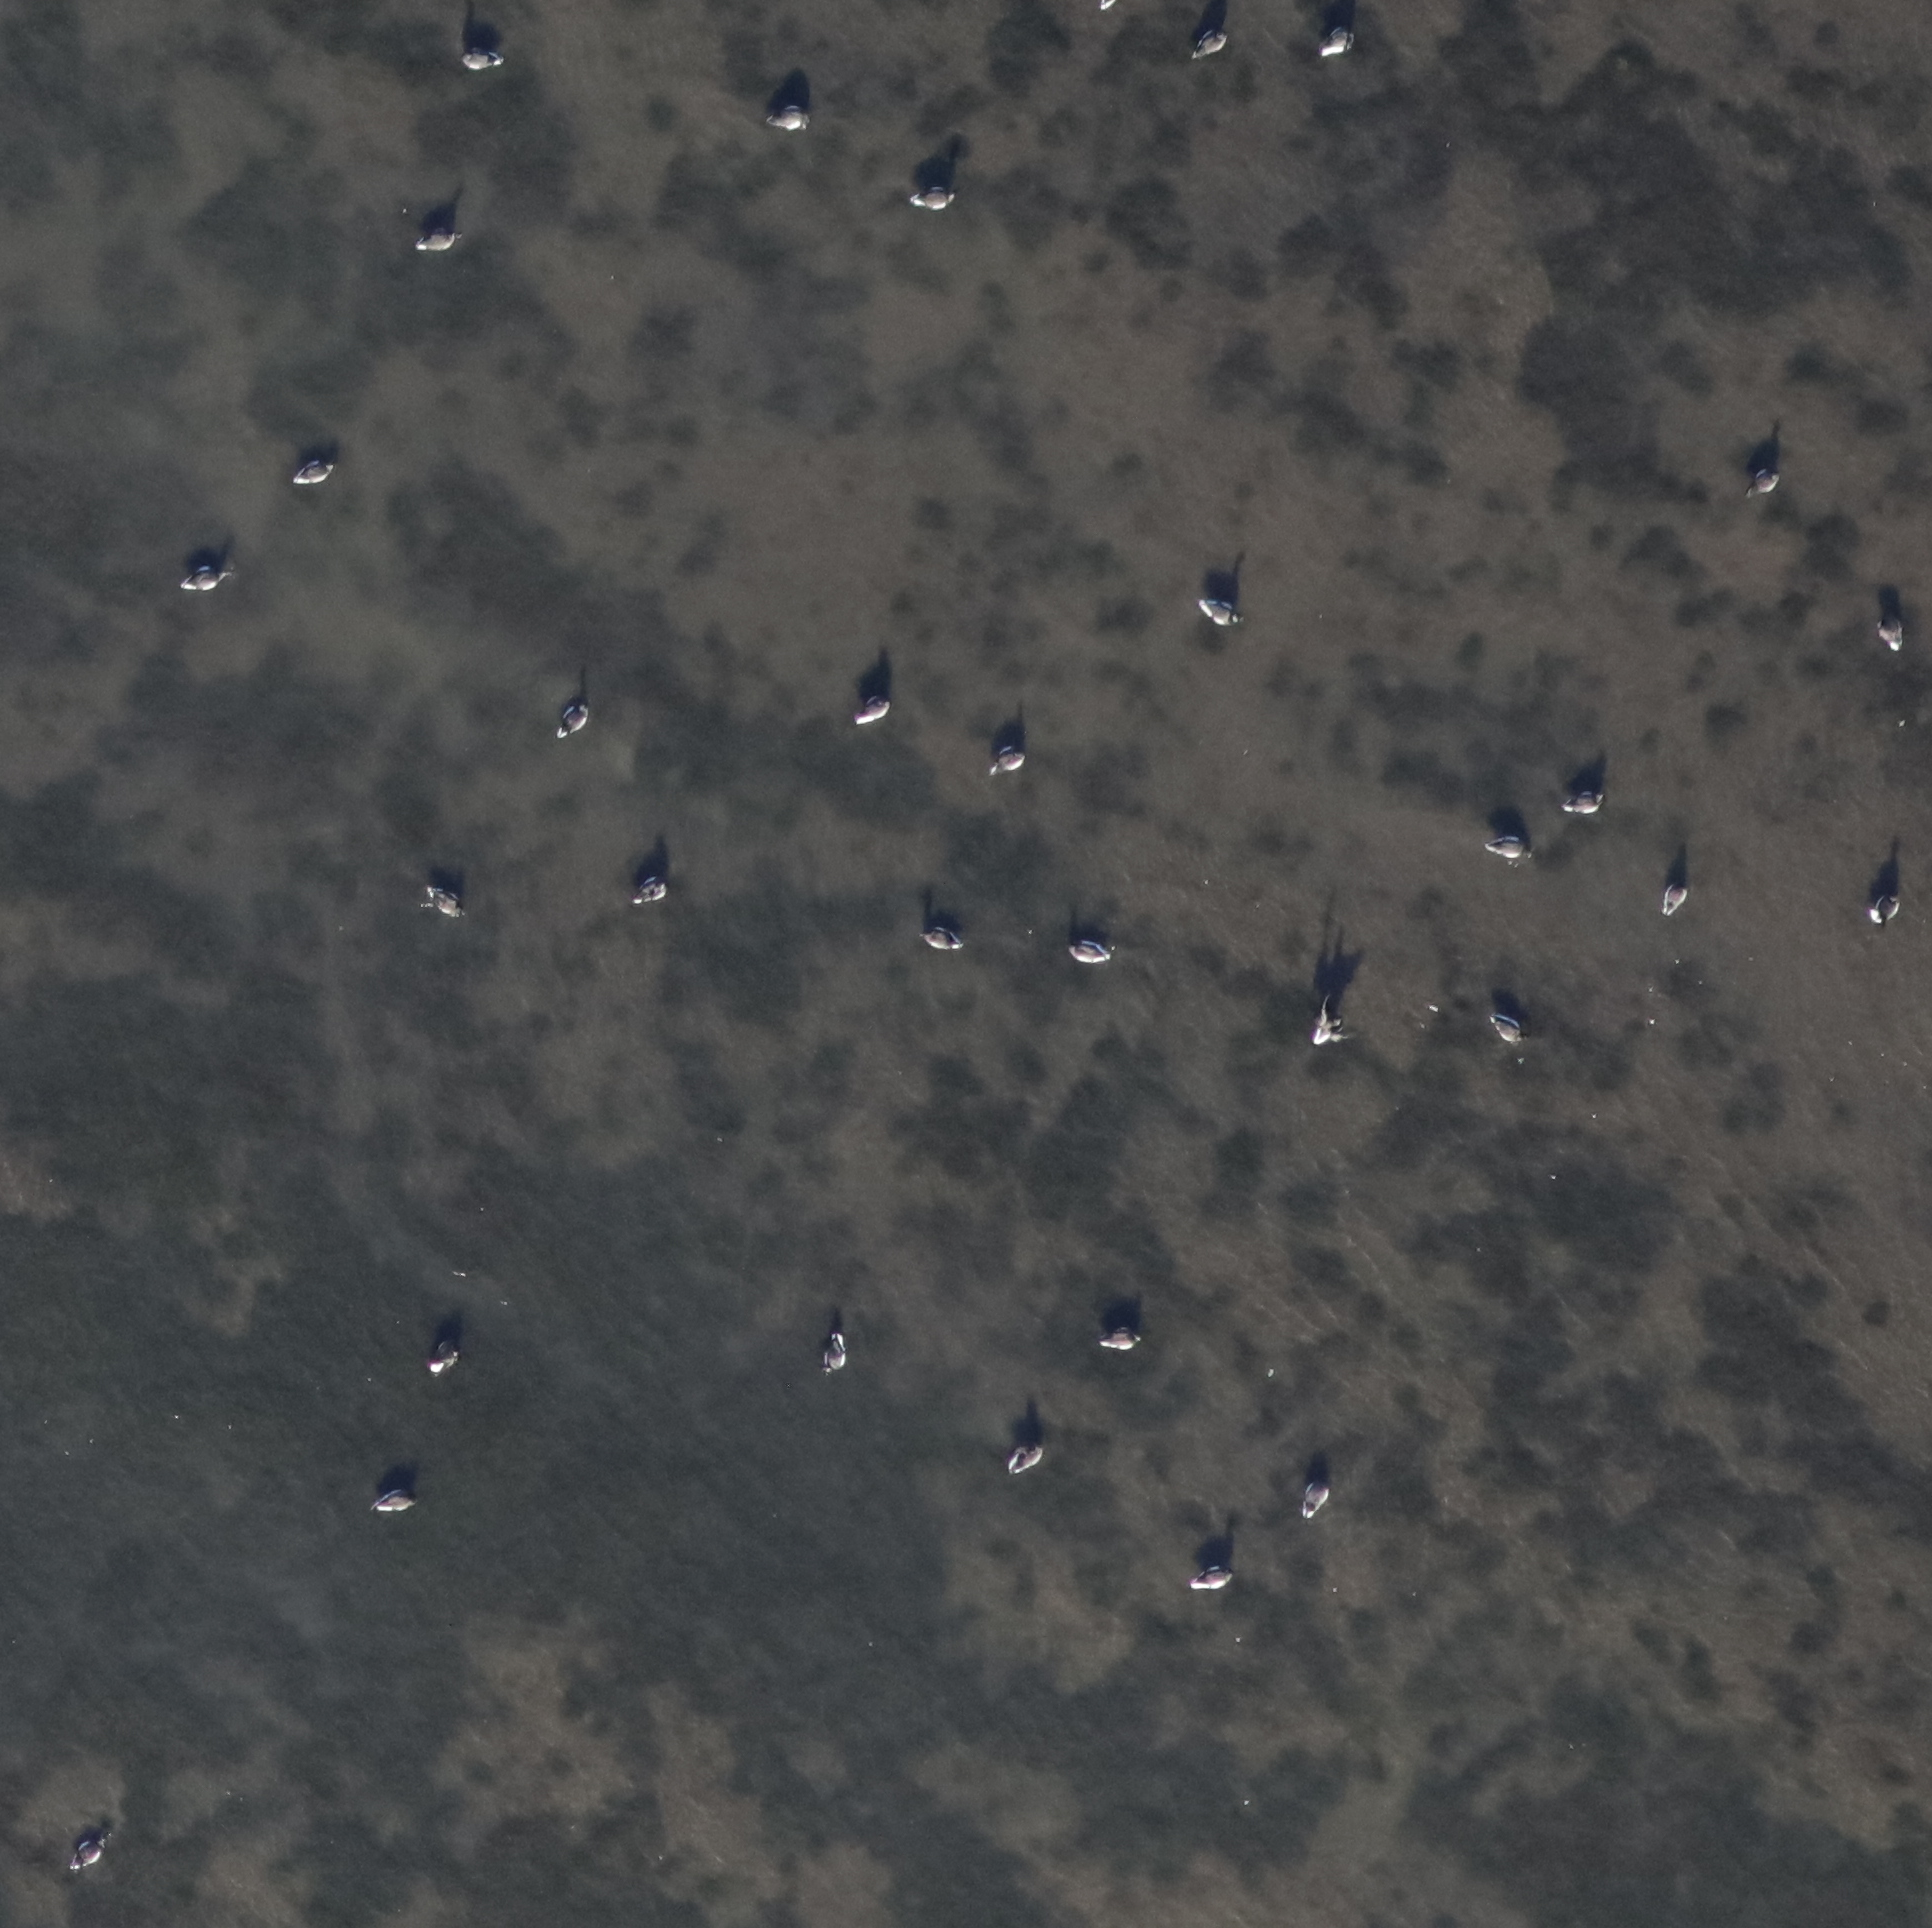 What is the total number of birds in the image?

32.